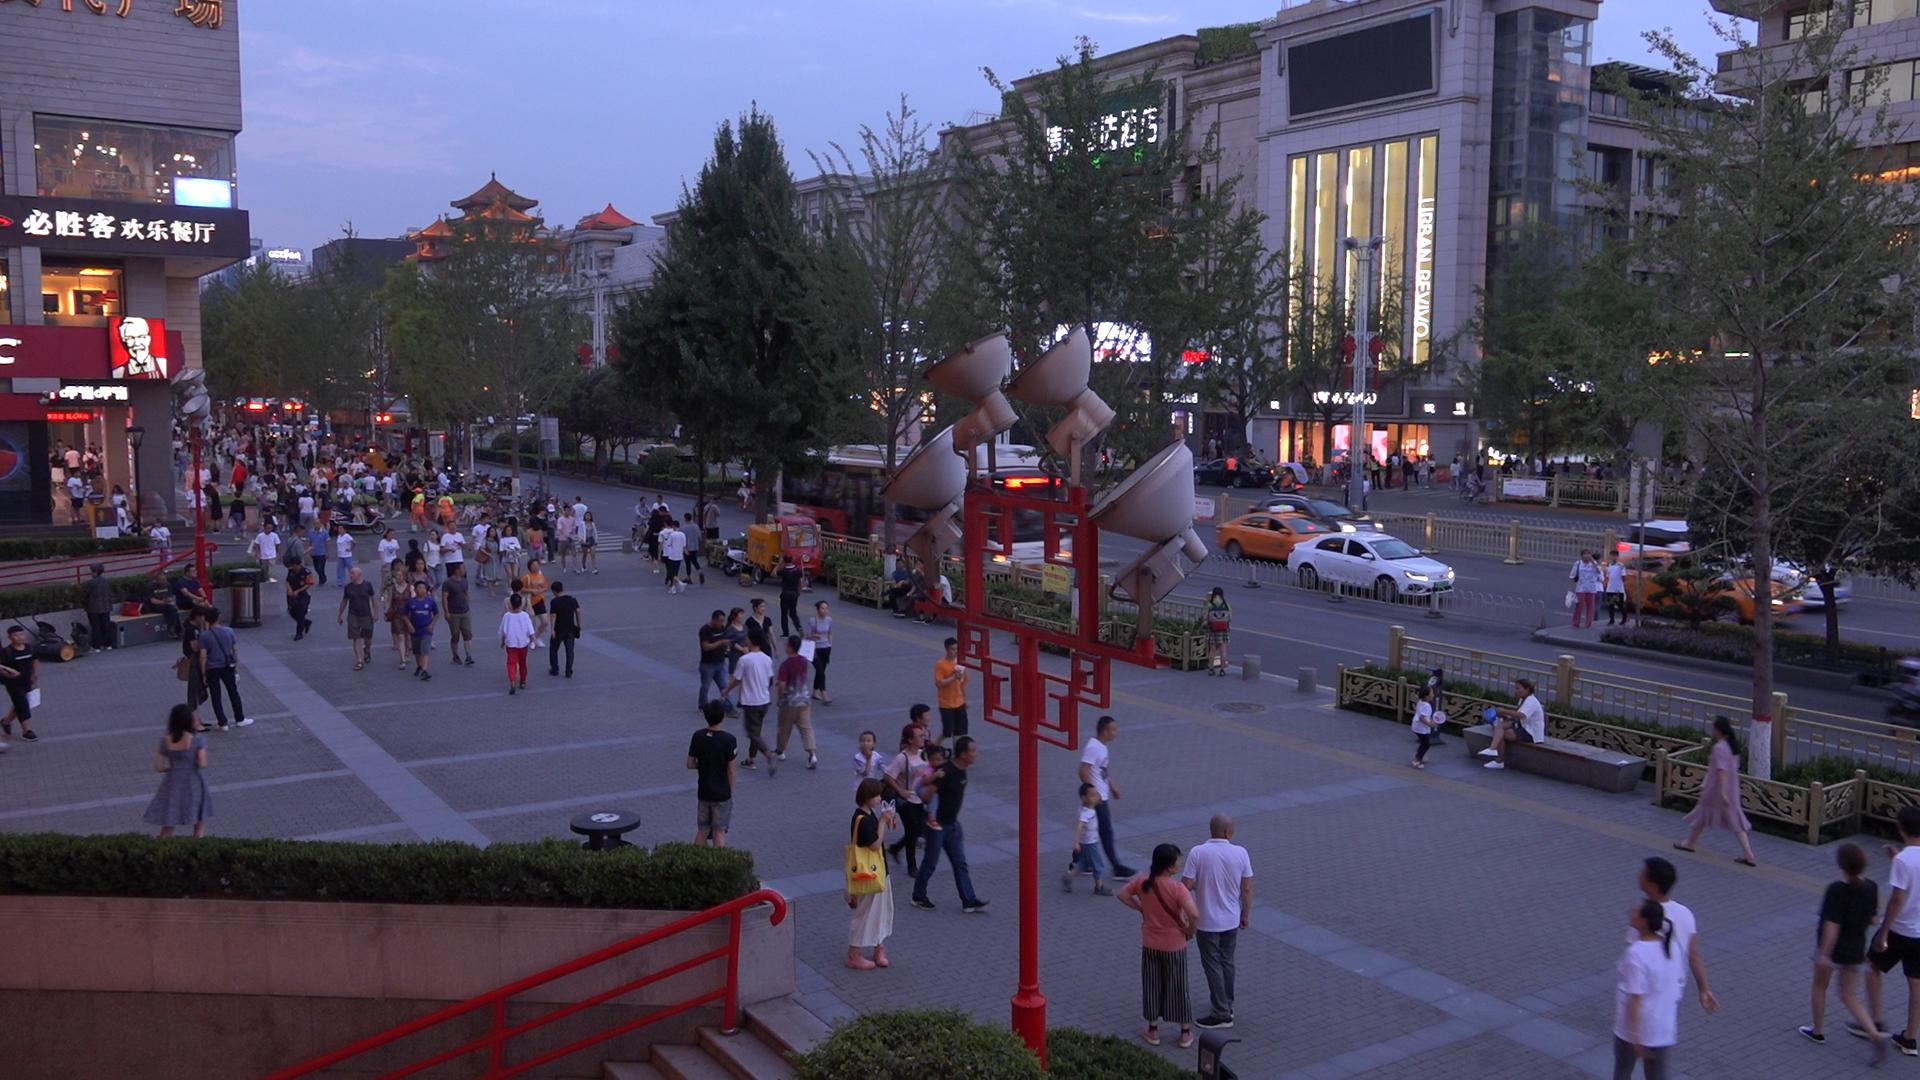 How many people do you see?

200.